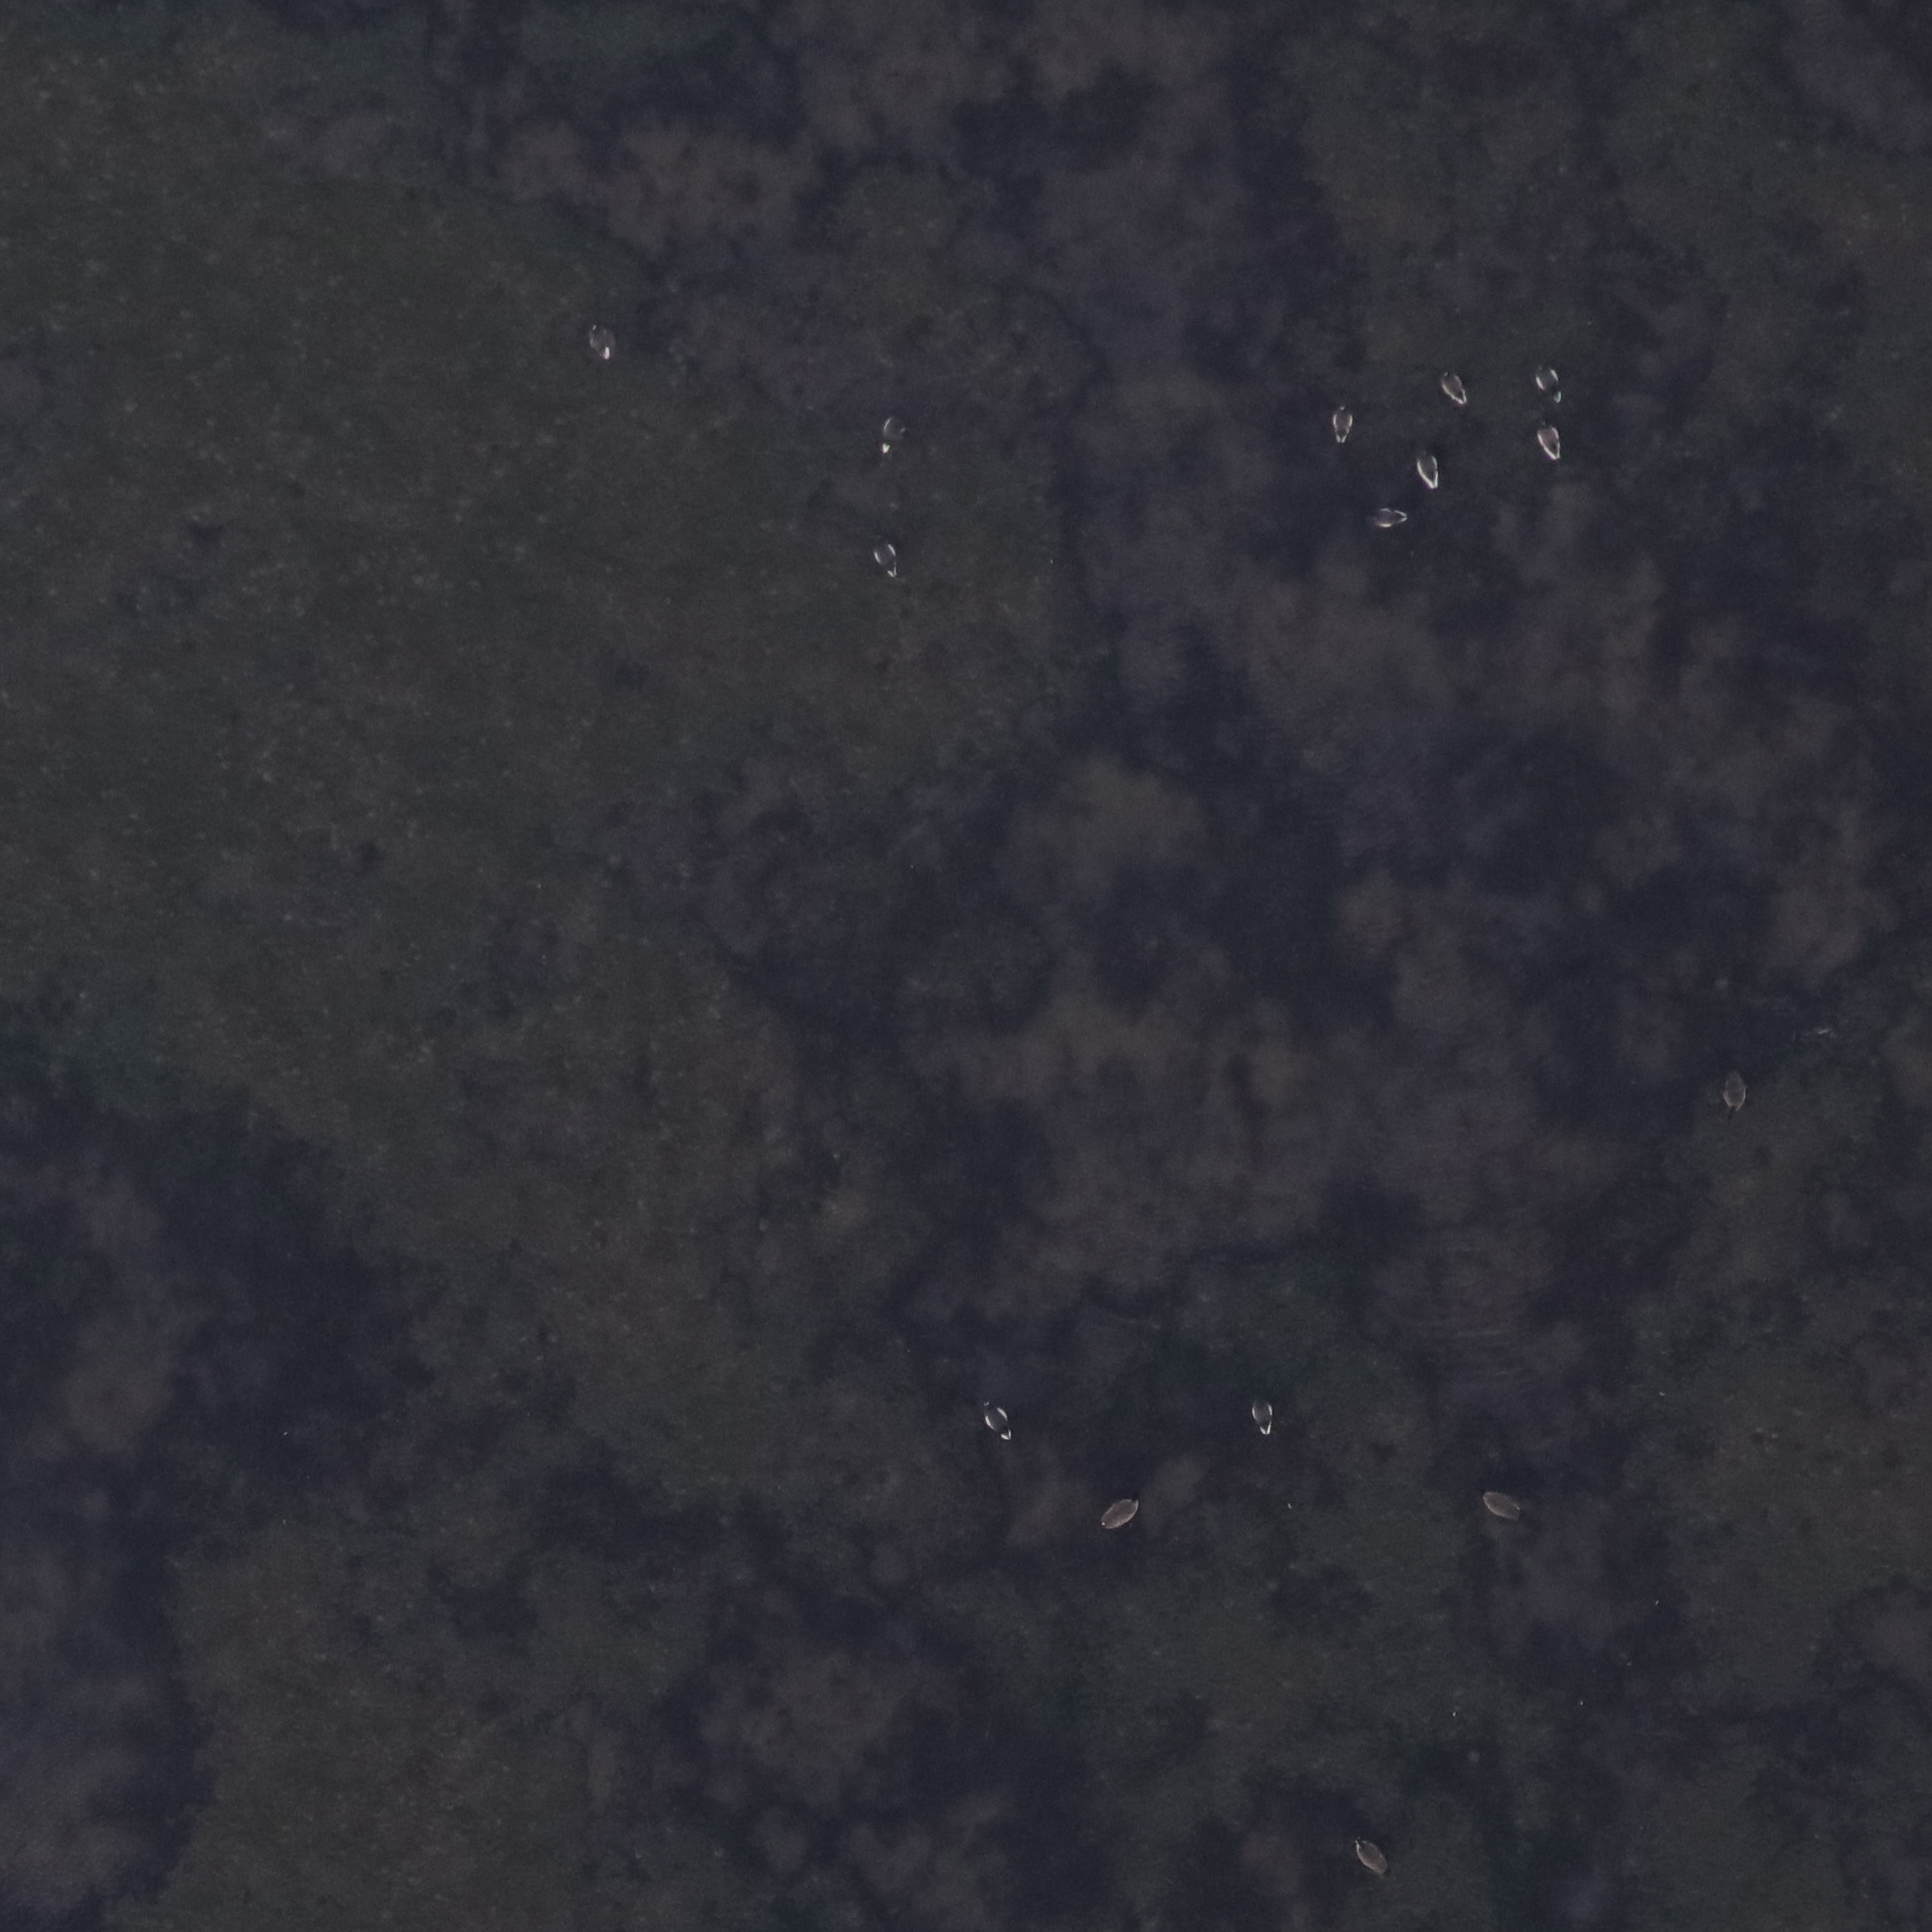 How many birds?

15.